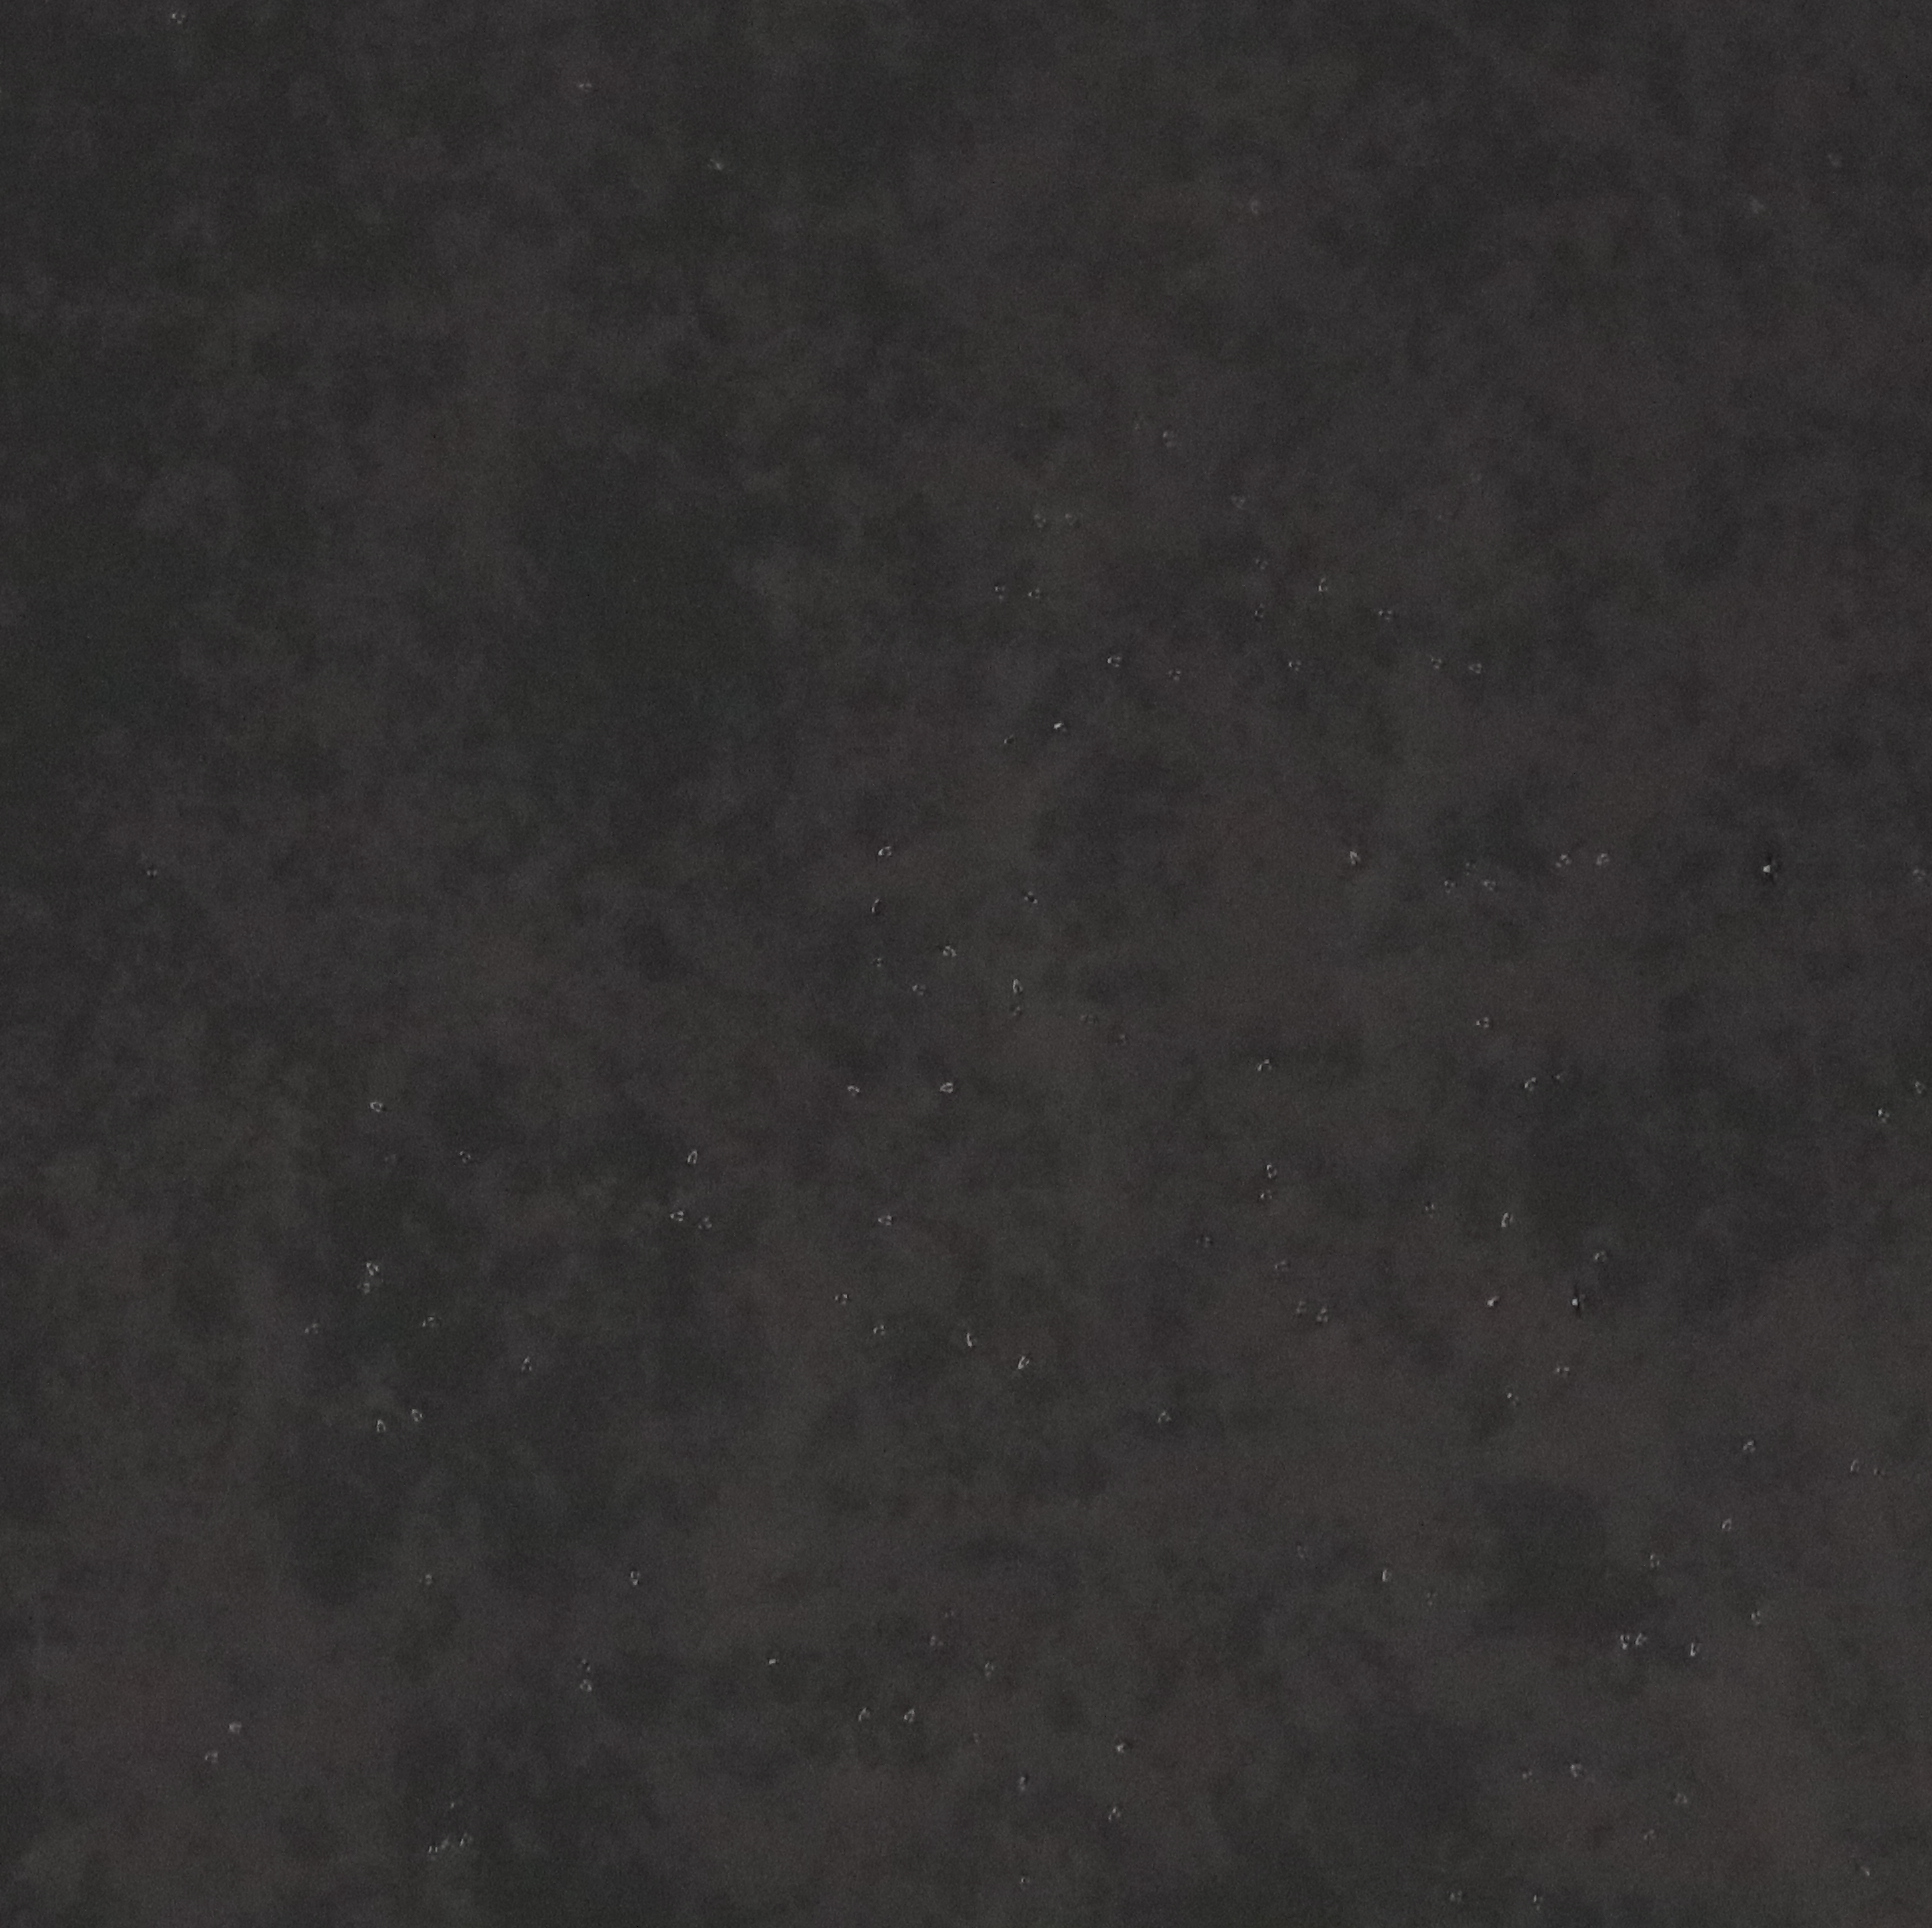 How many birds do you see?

122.